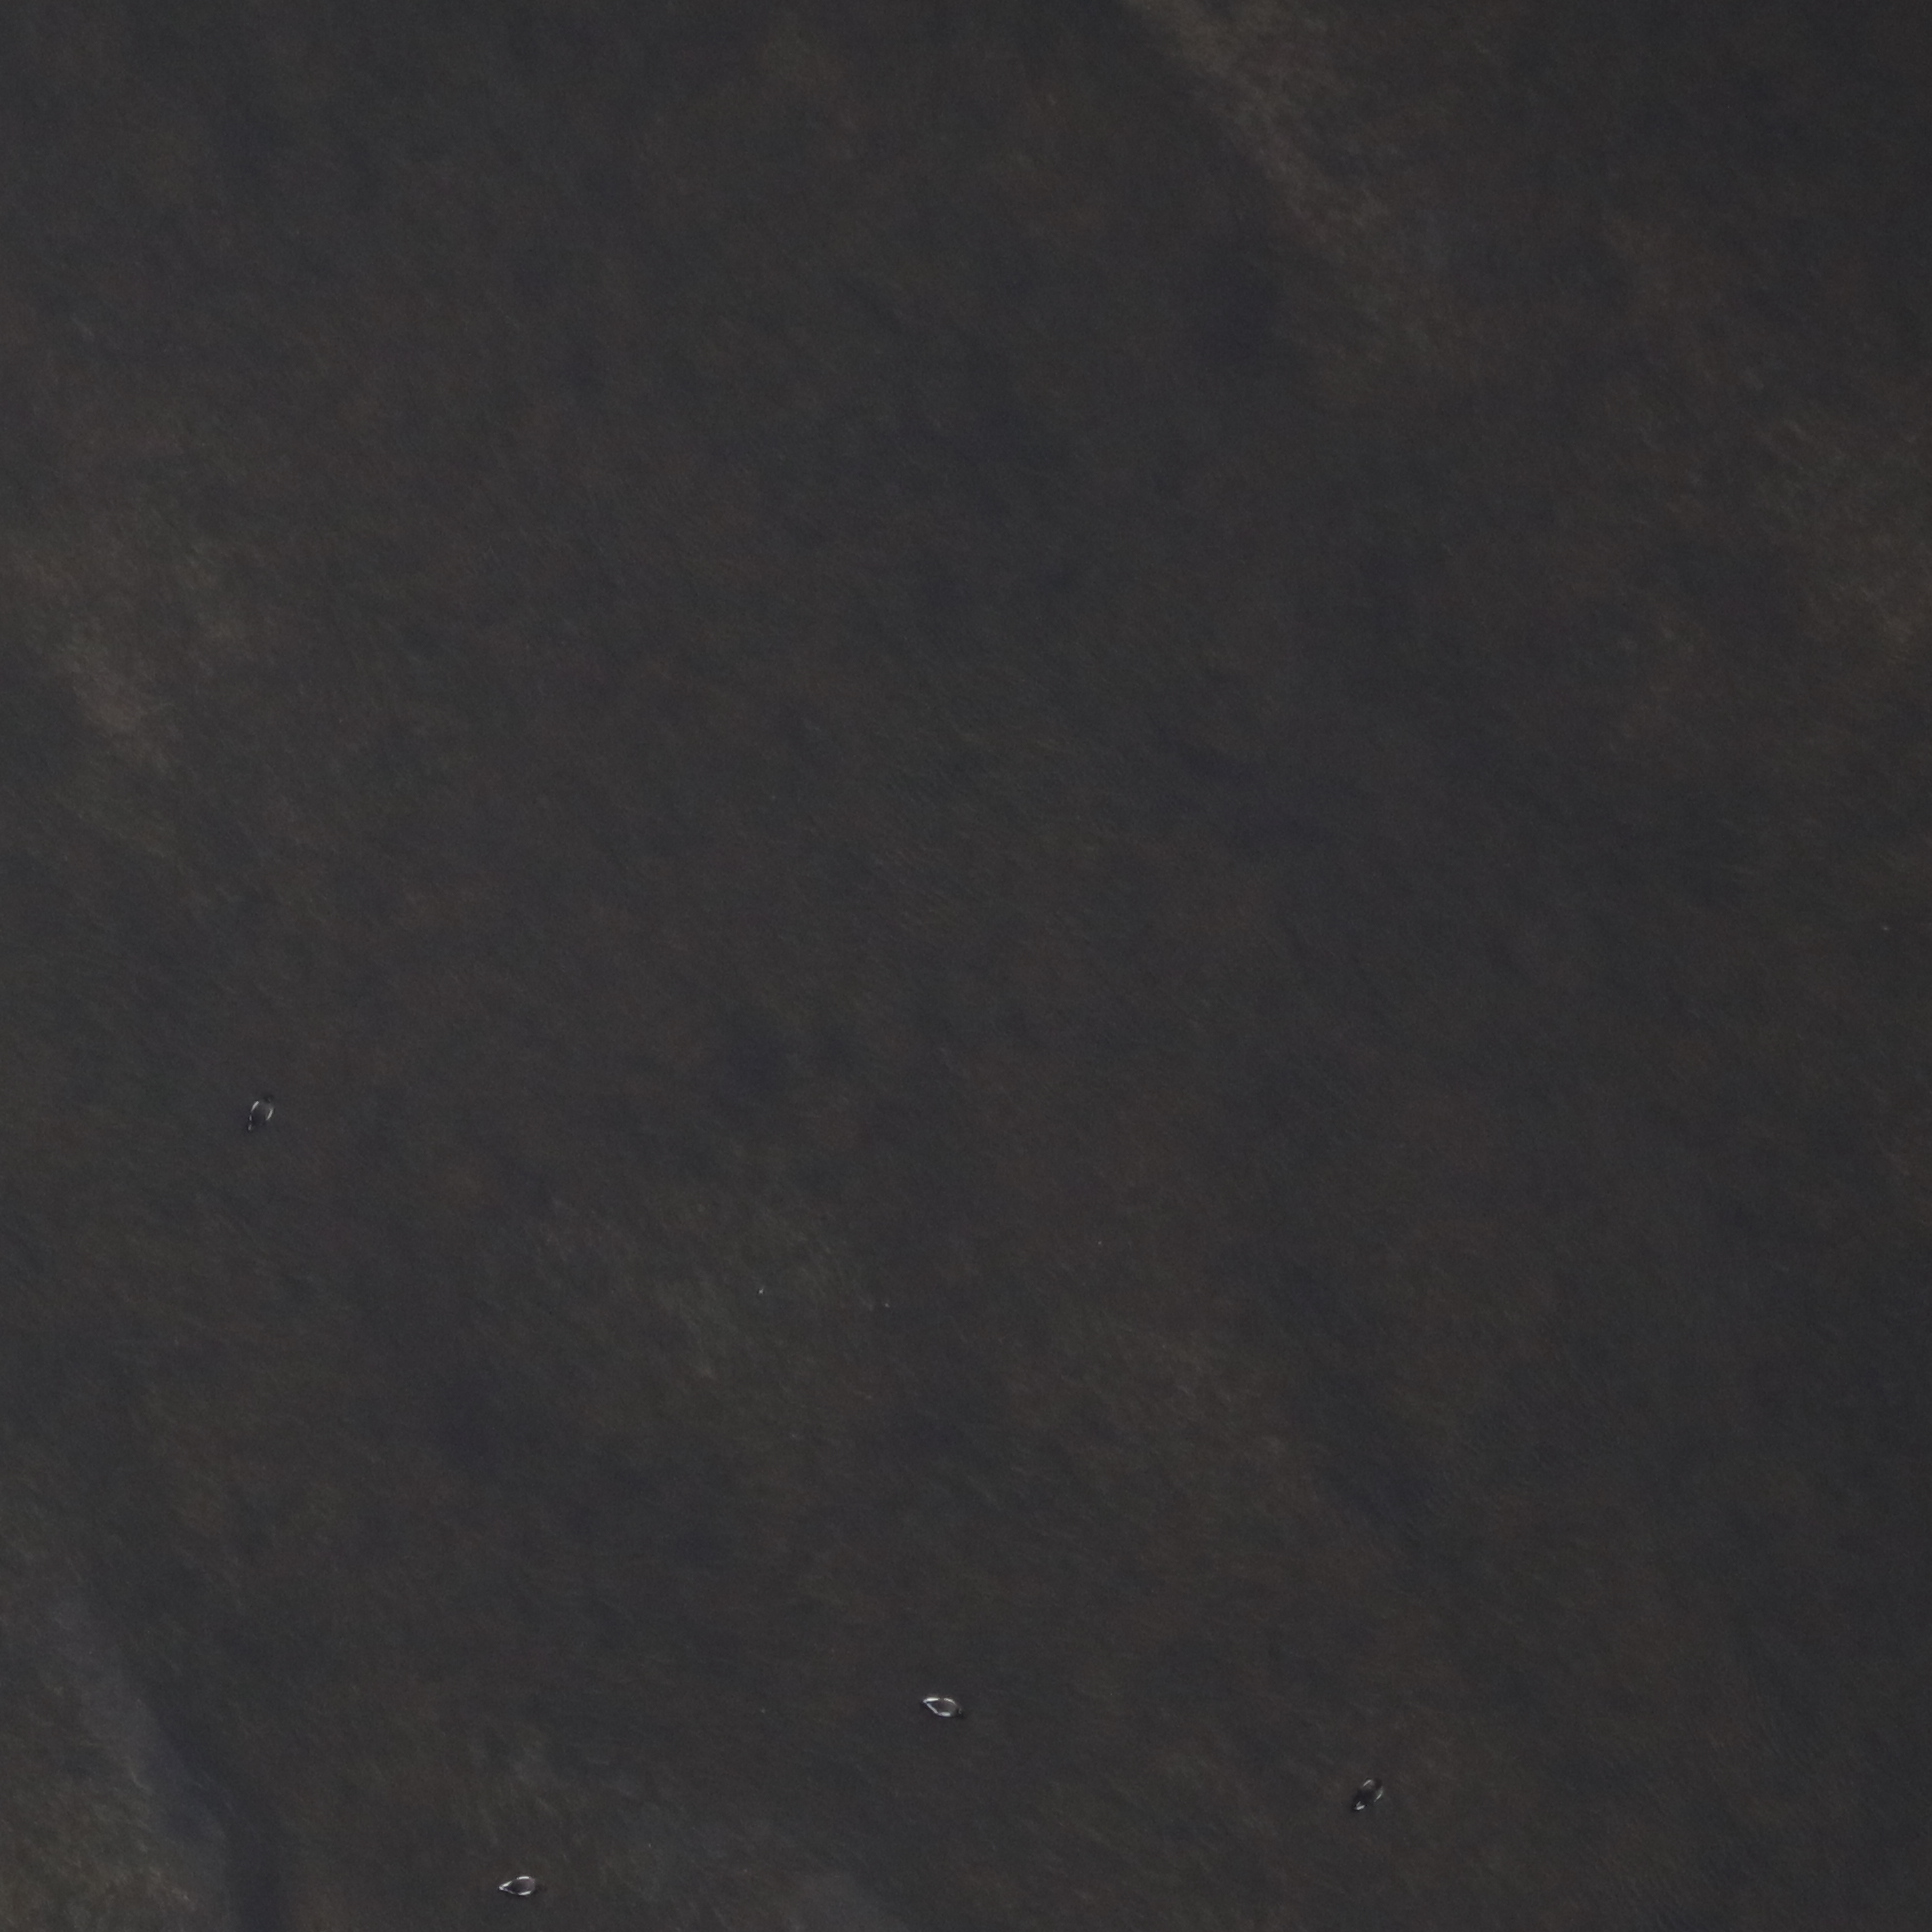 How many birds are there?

4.